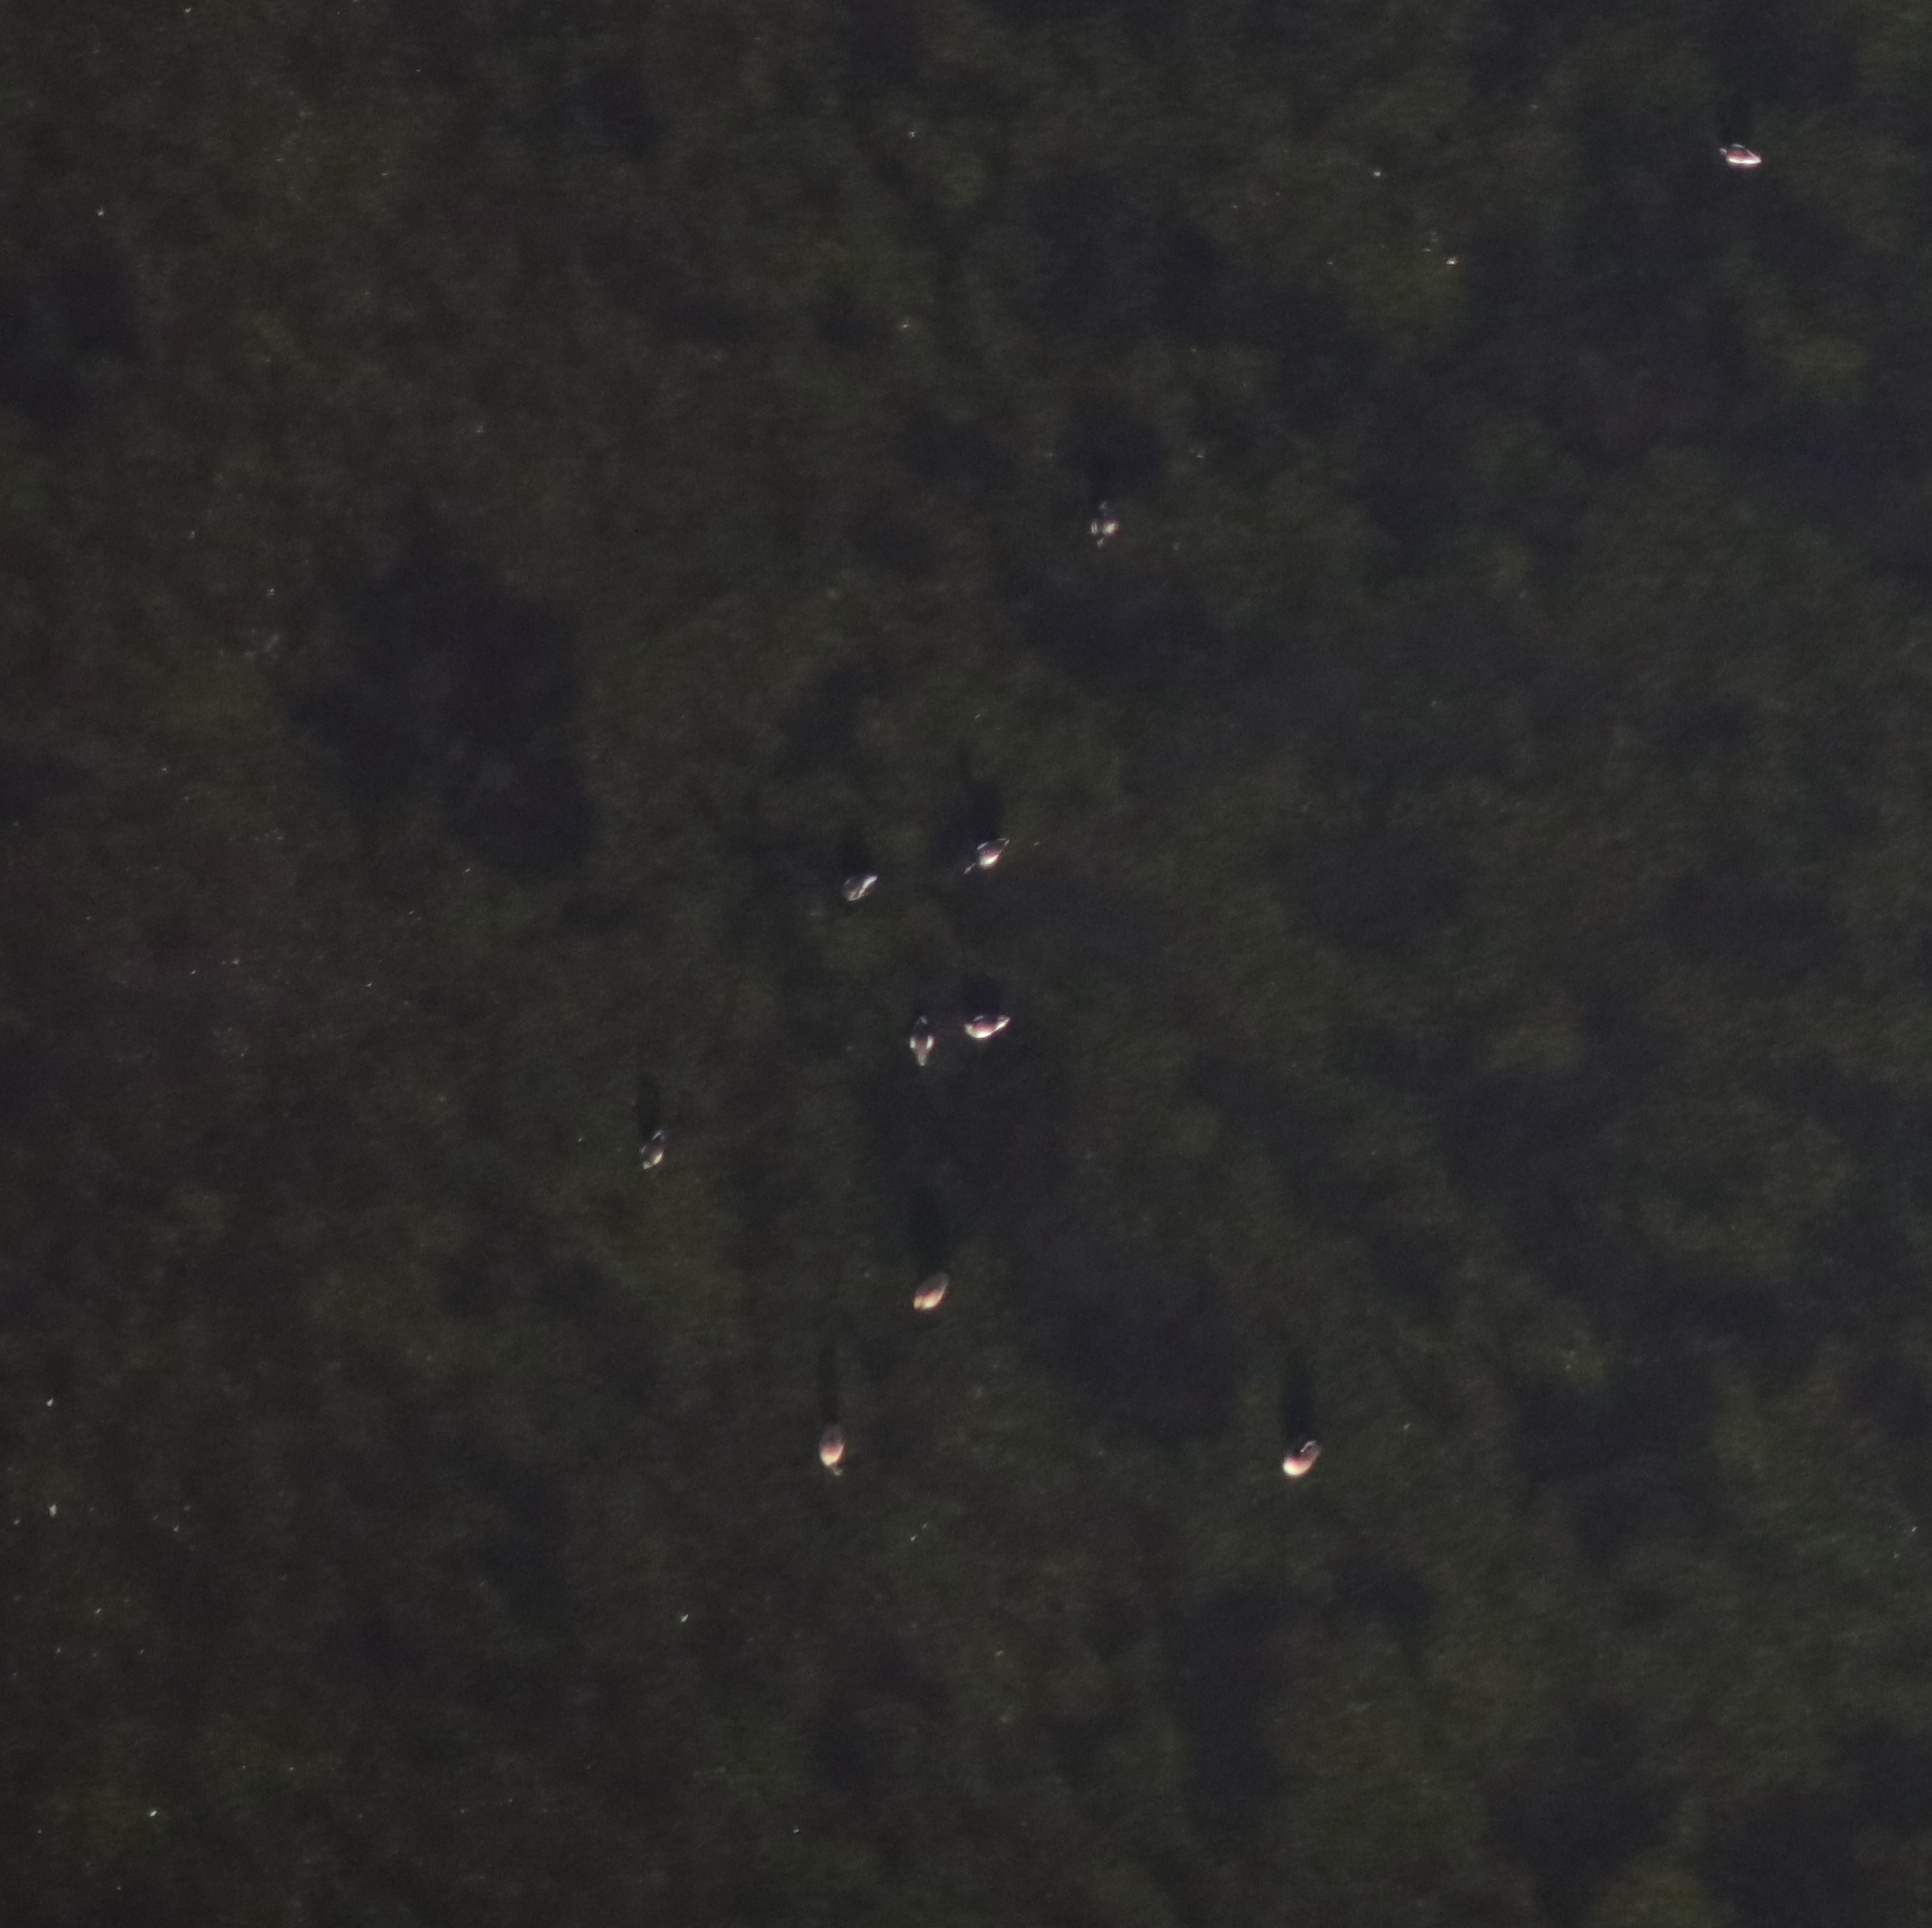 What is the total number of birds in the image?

10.